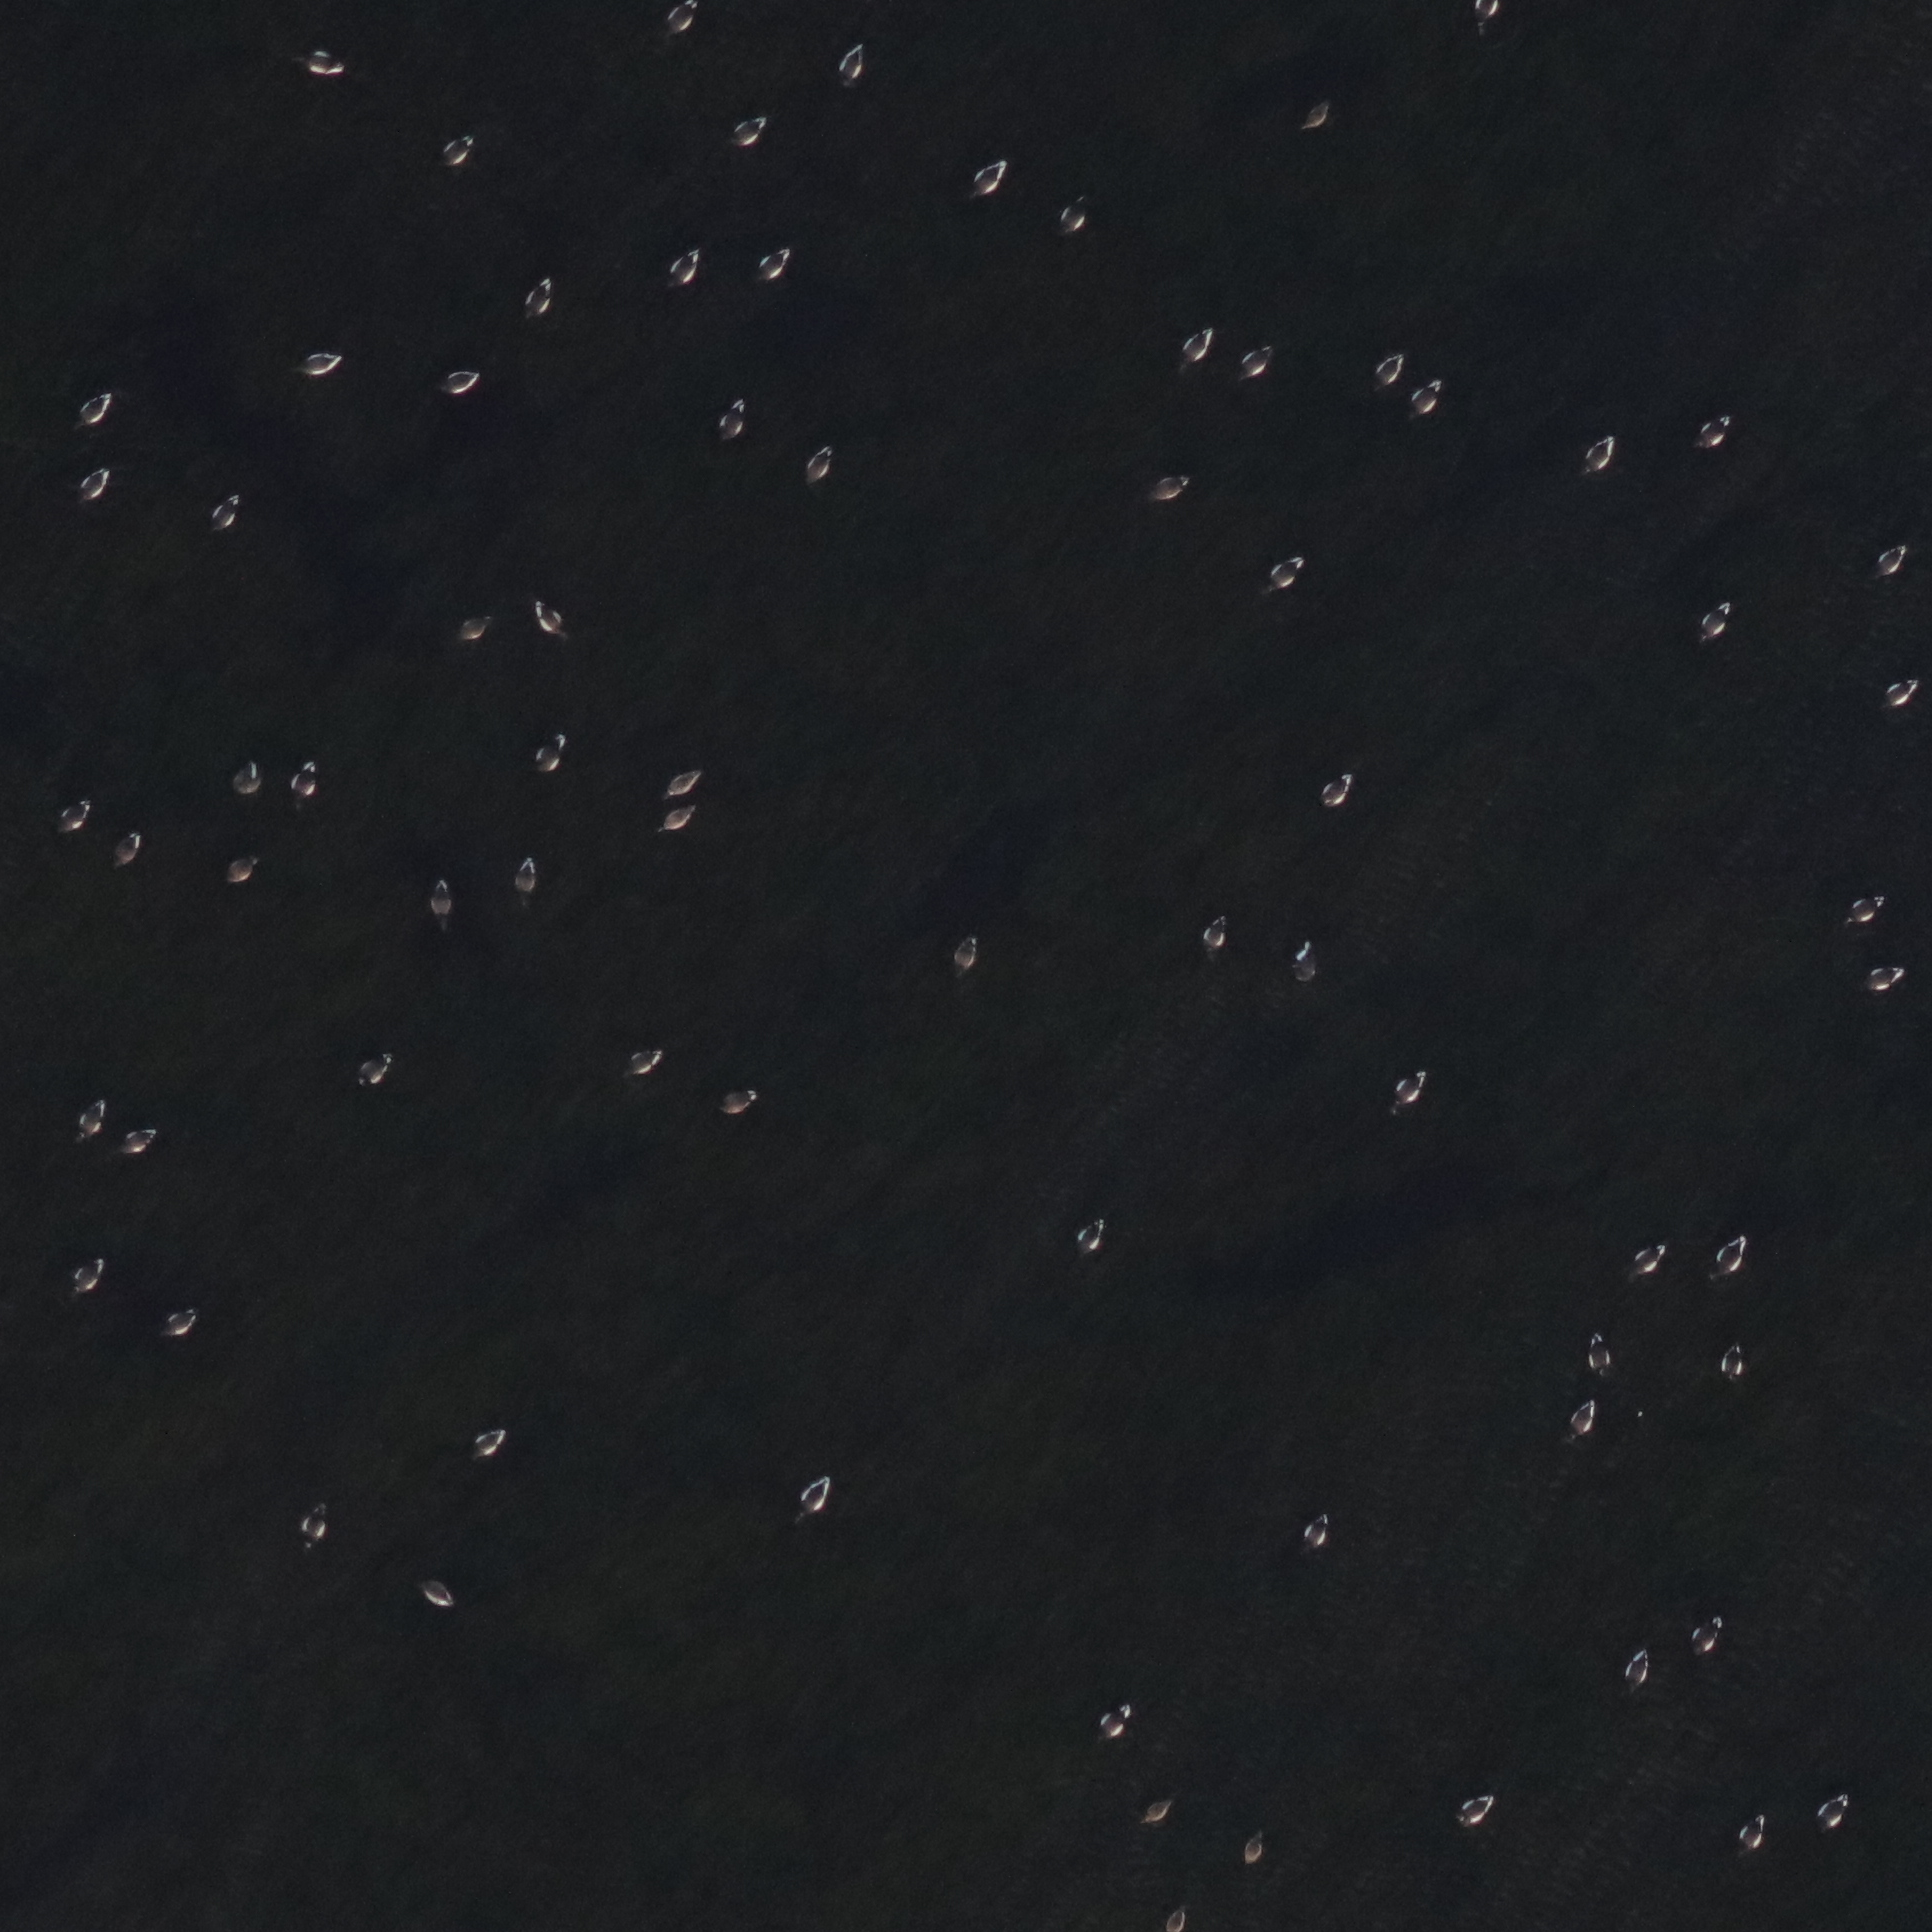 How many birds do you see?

75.